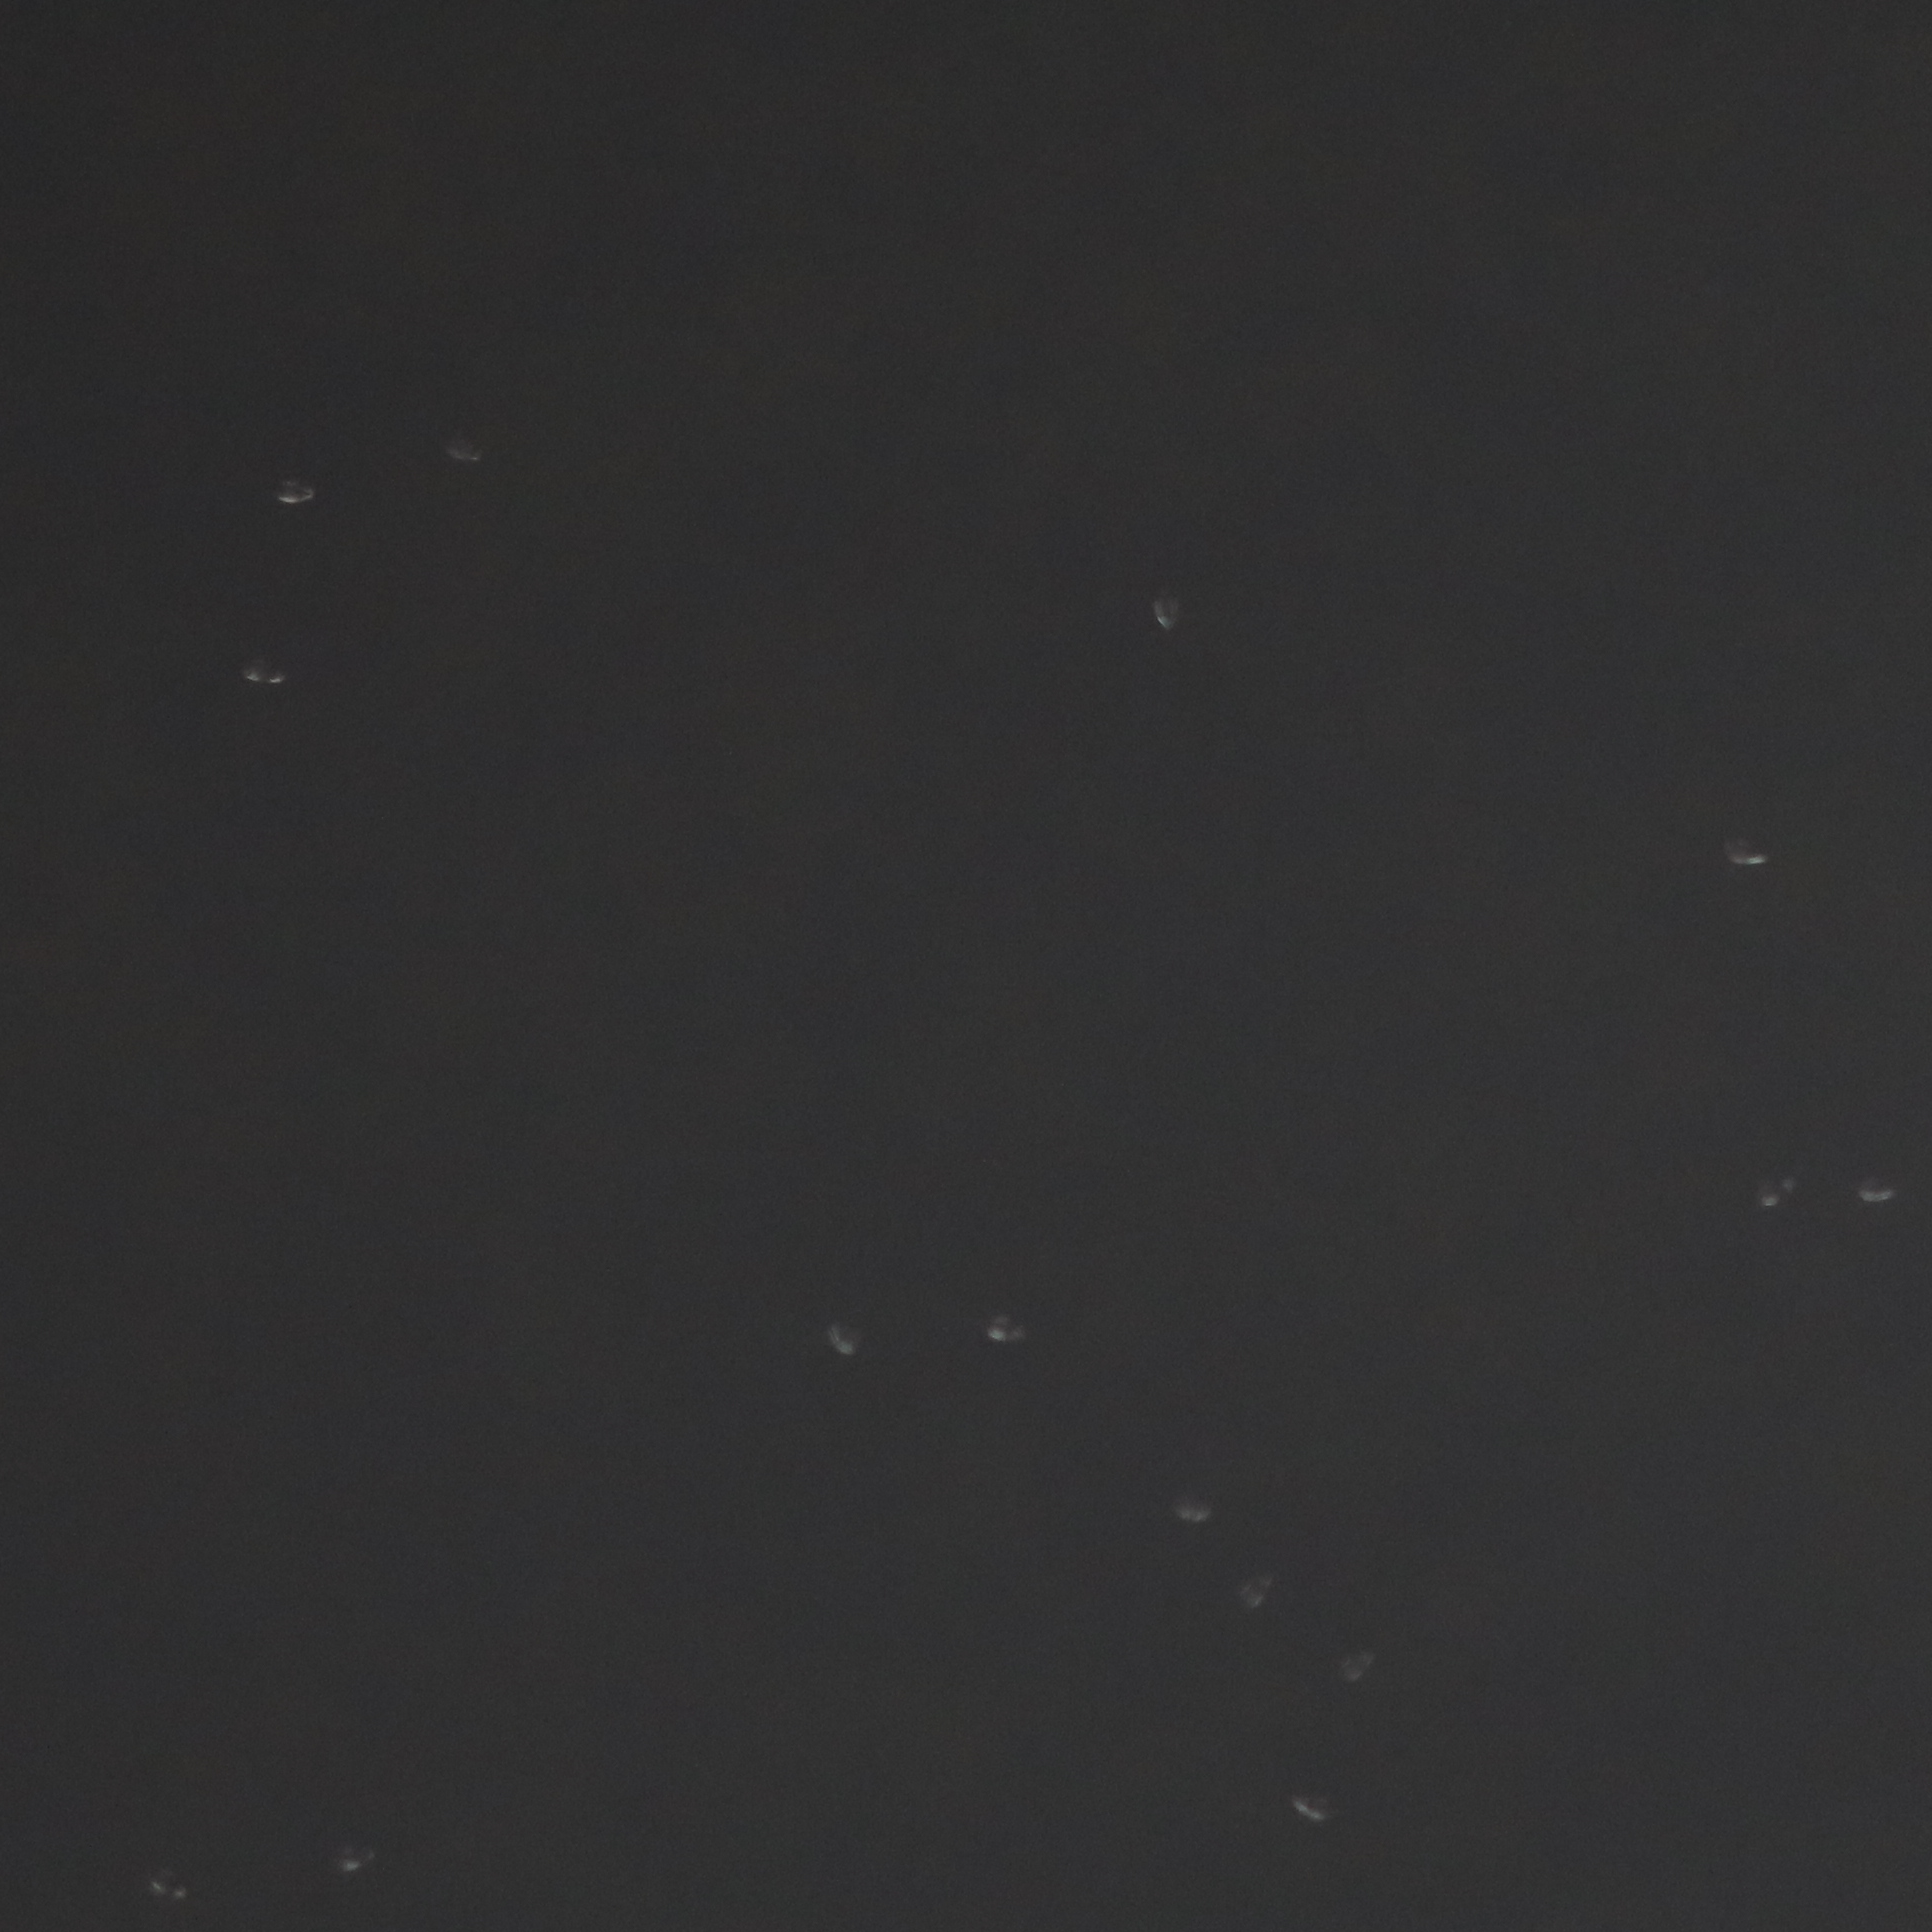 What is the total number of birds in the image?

15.